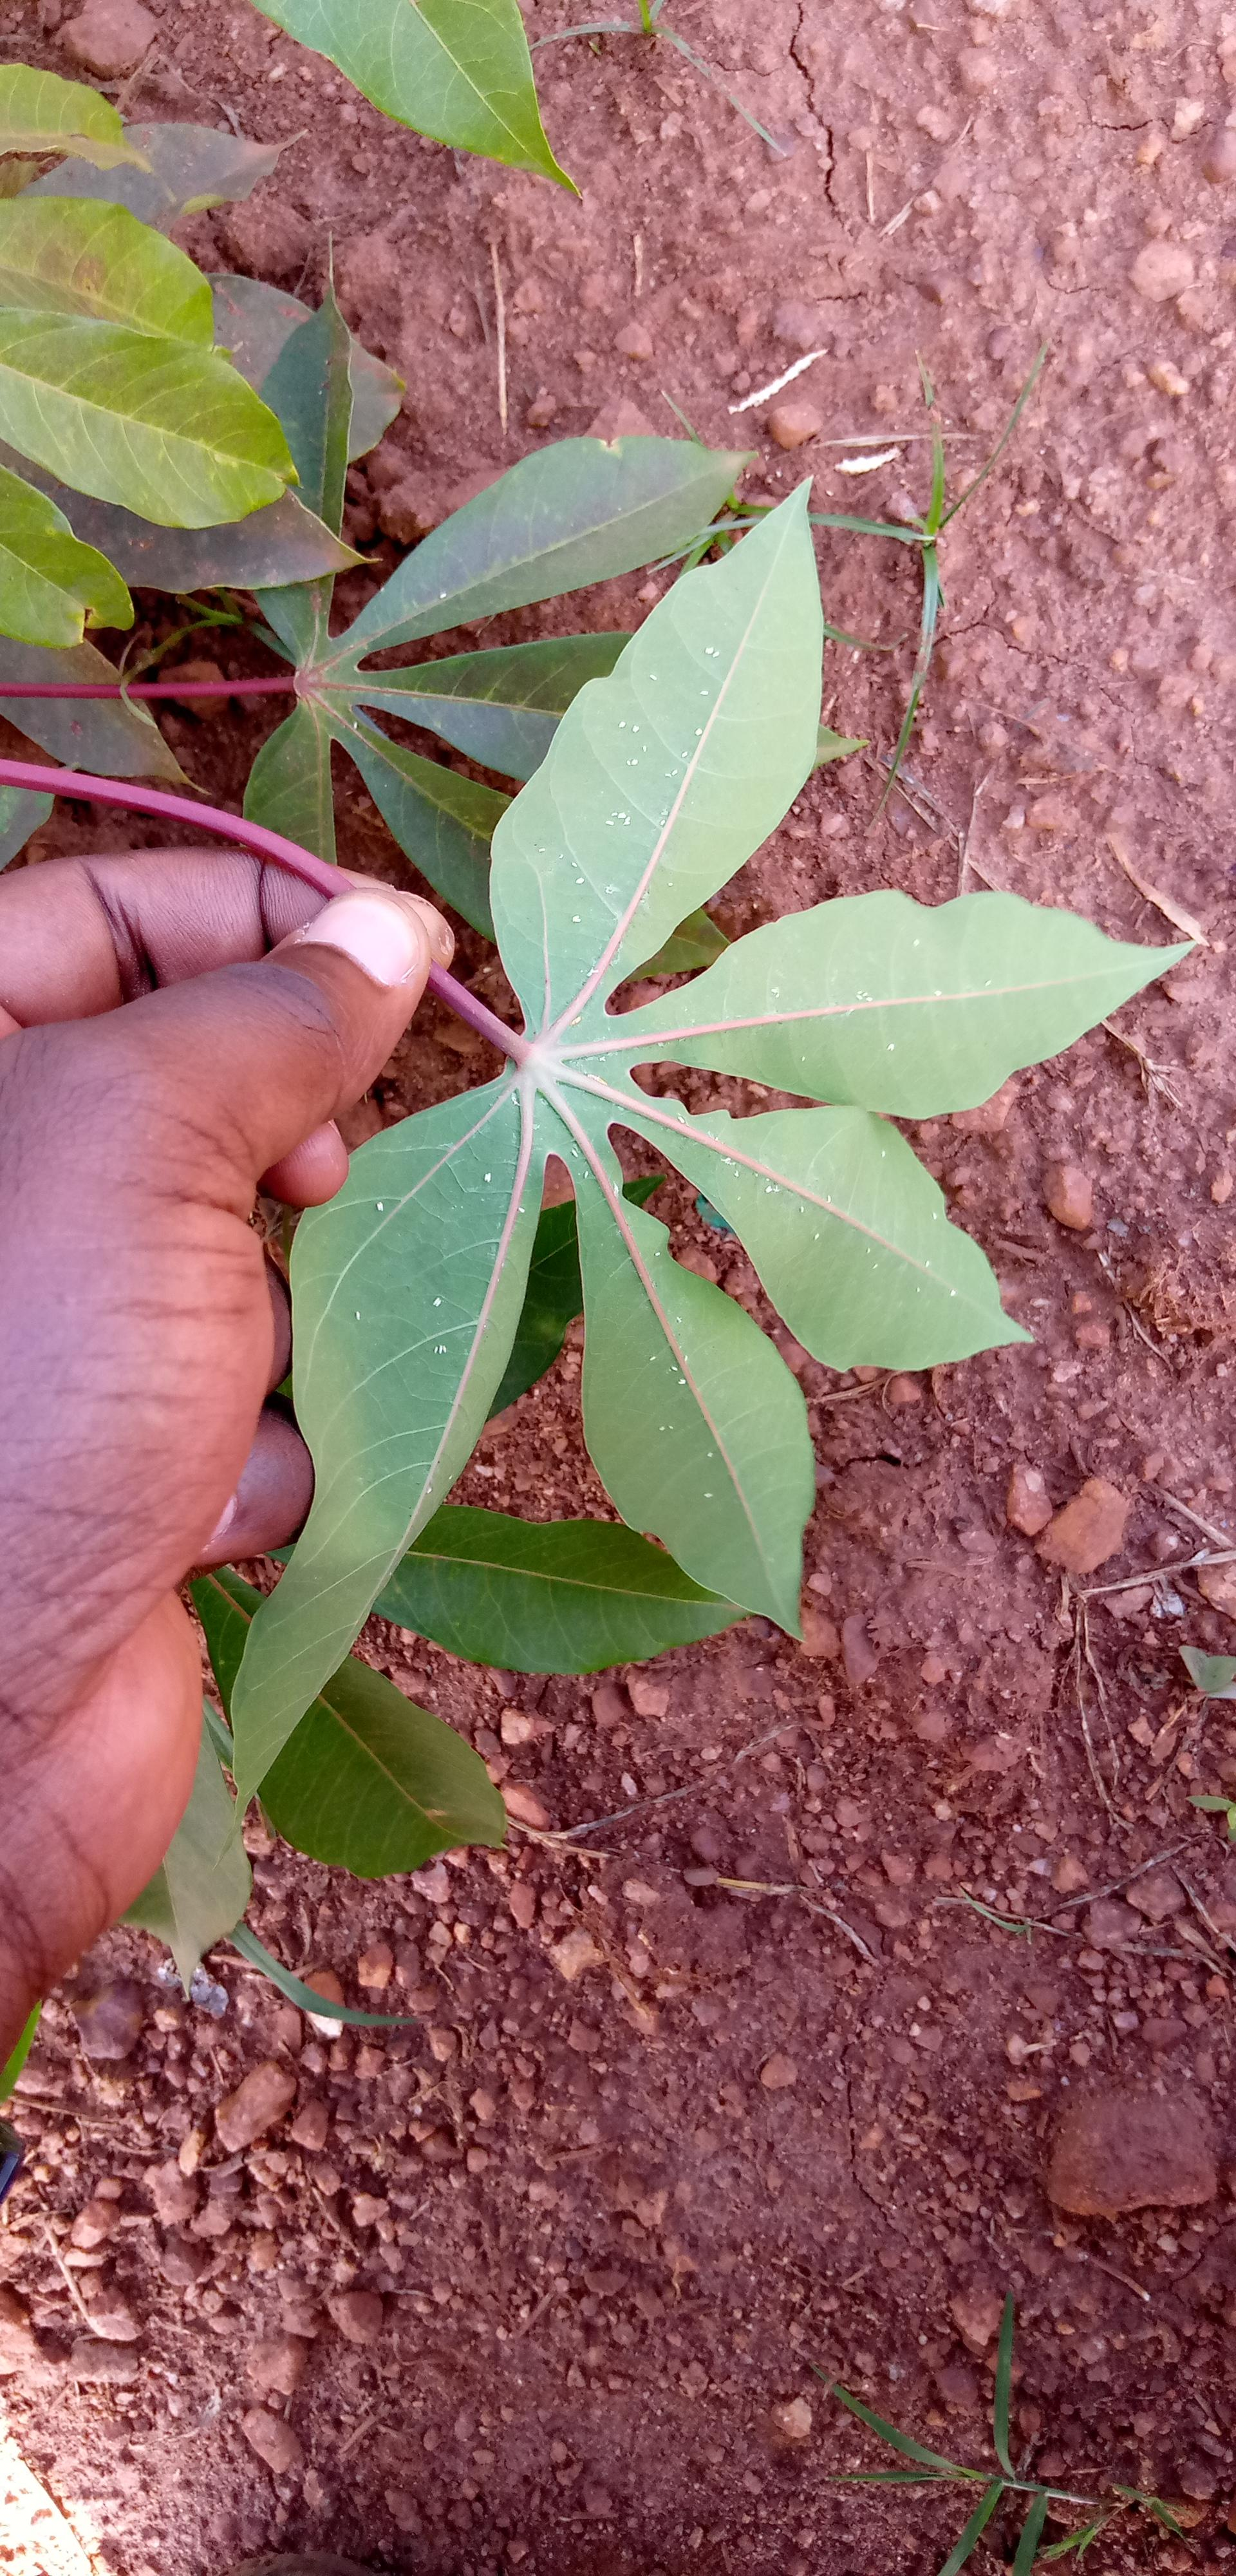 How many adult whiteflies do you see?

78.